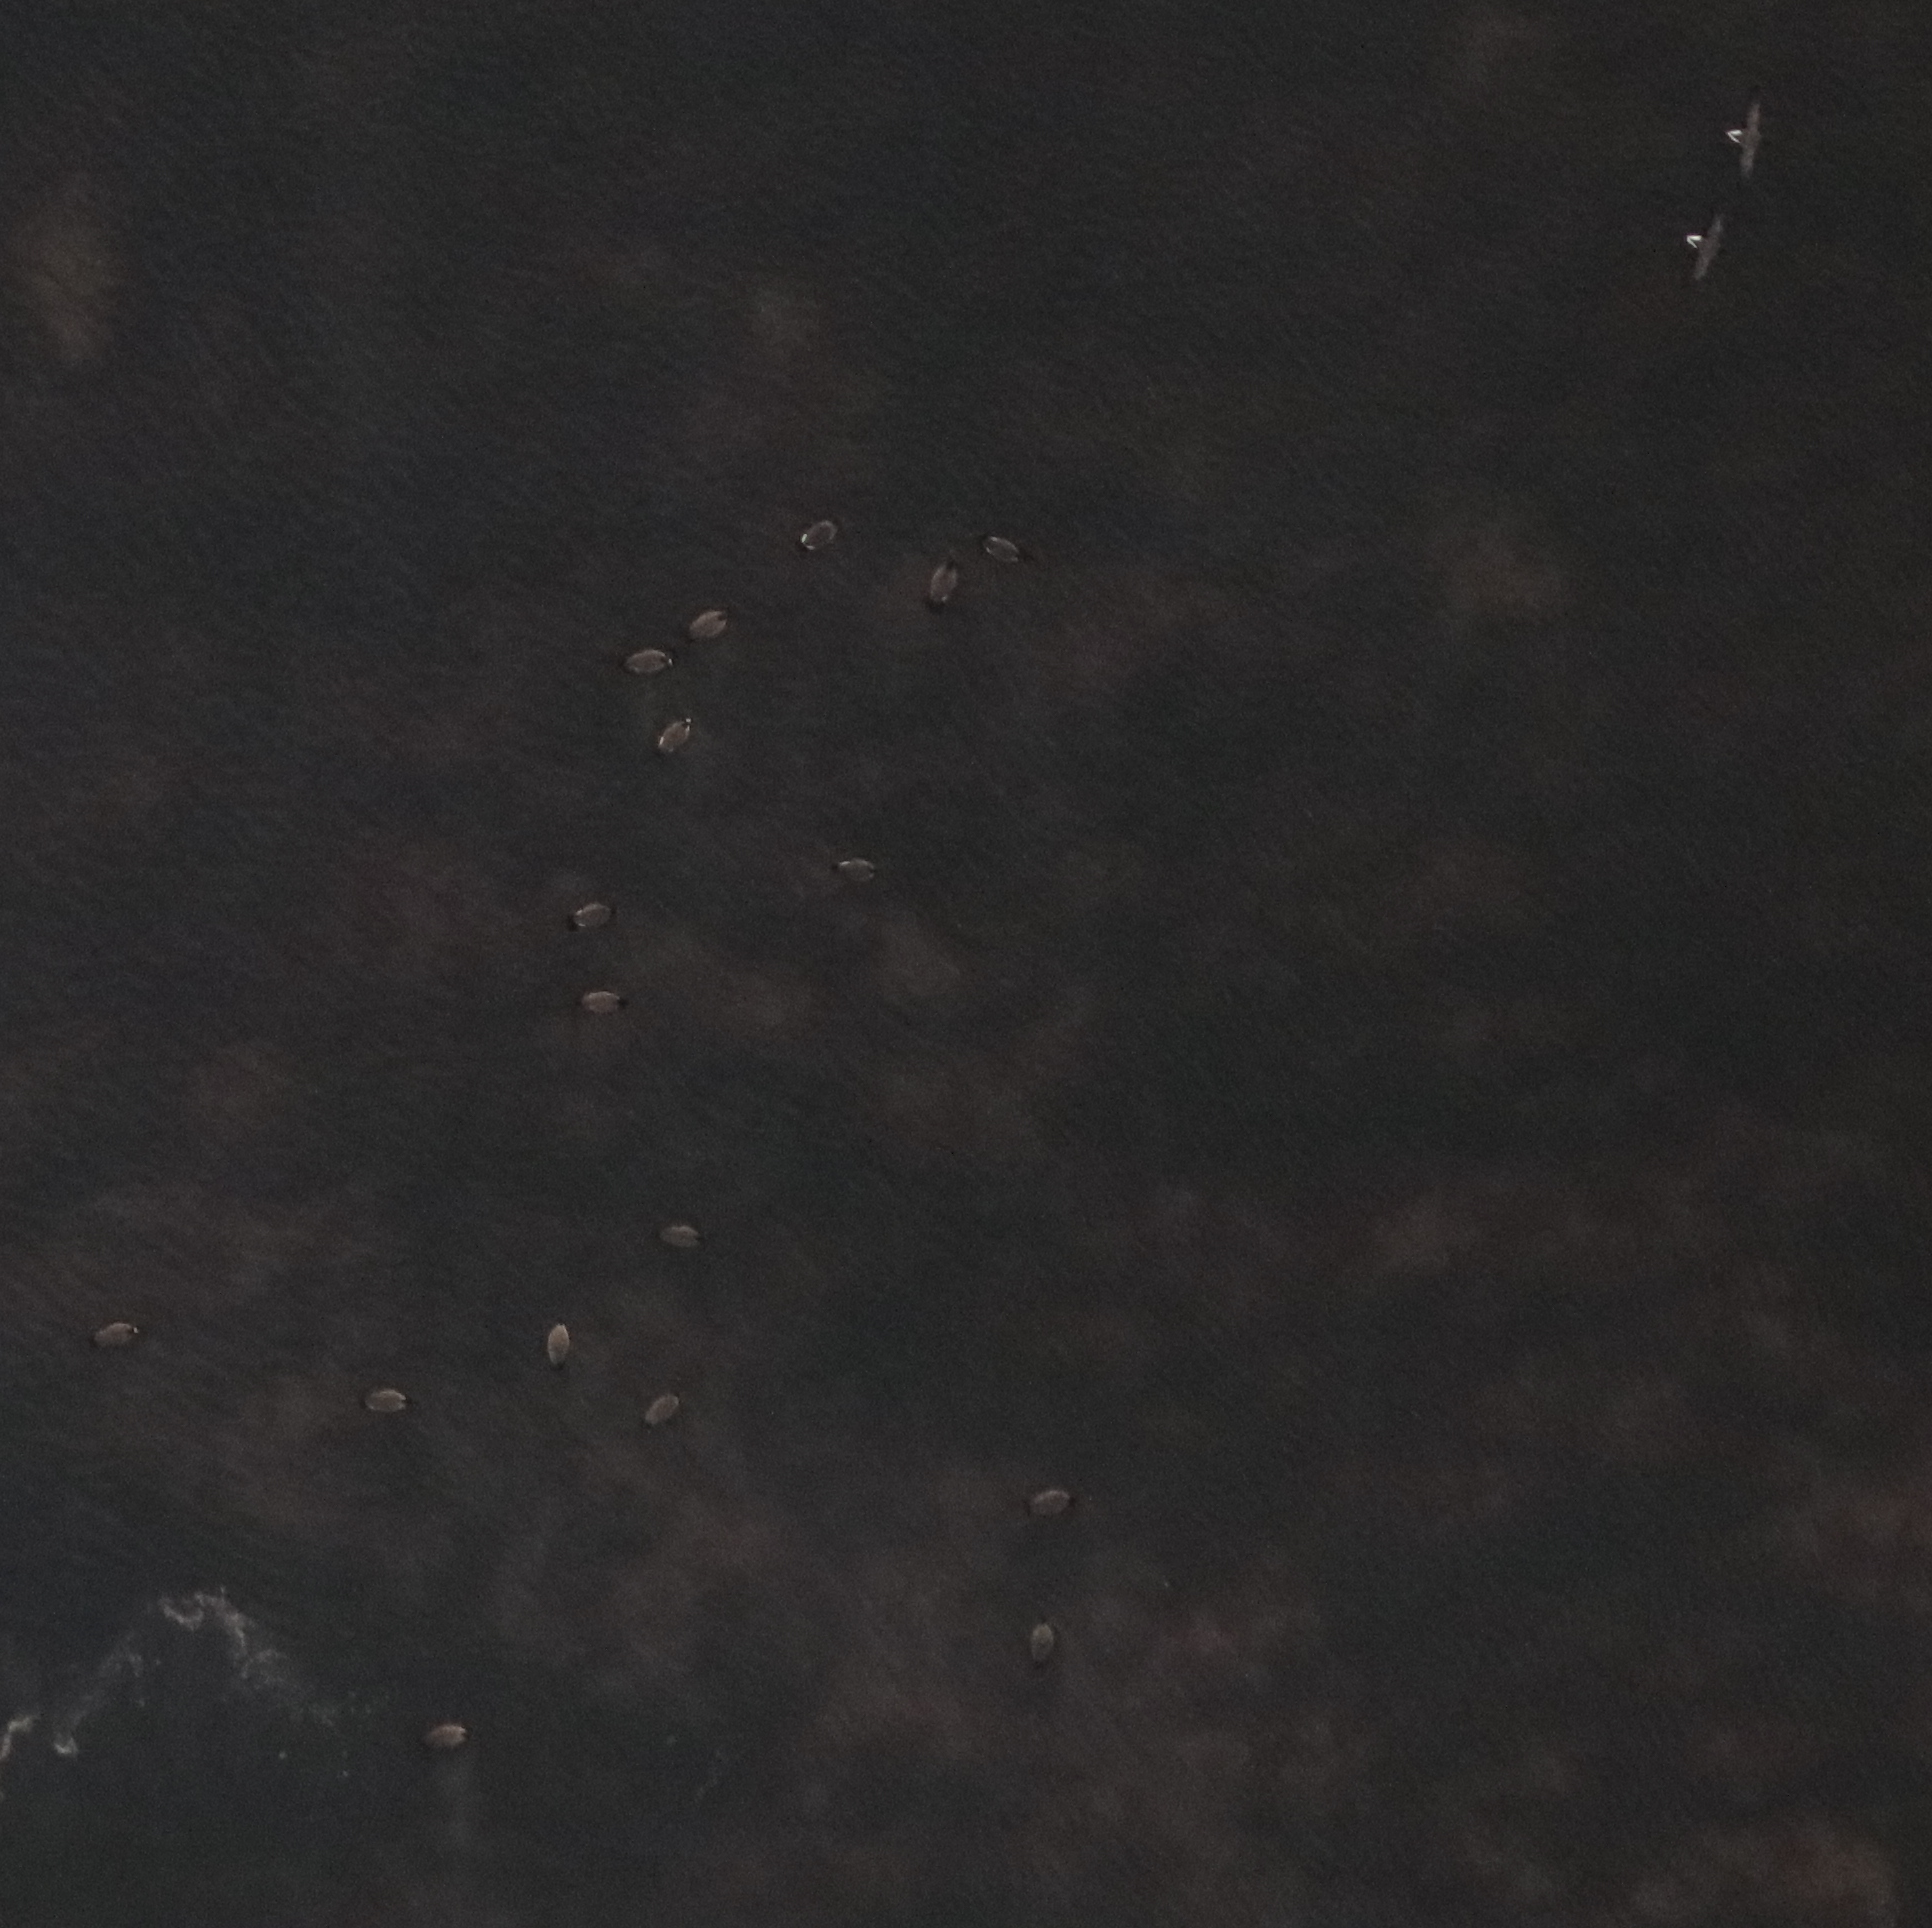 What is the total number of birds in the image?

19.